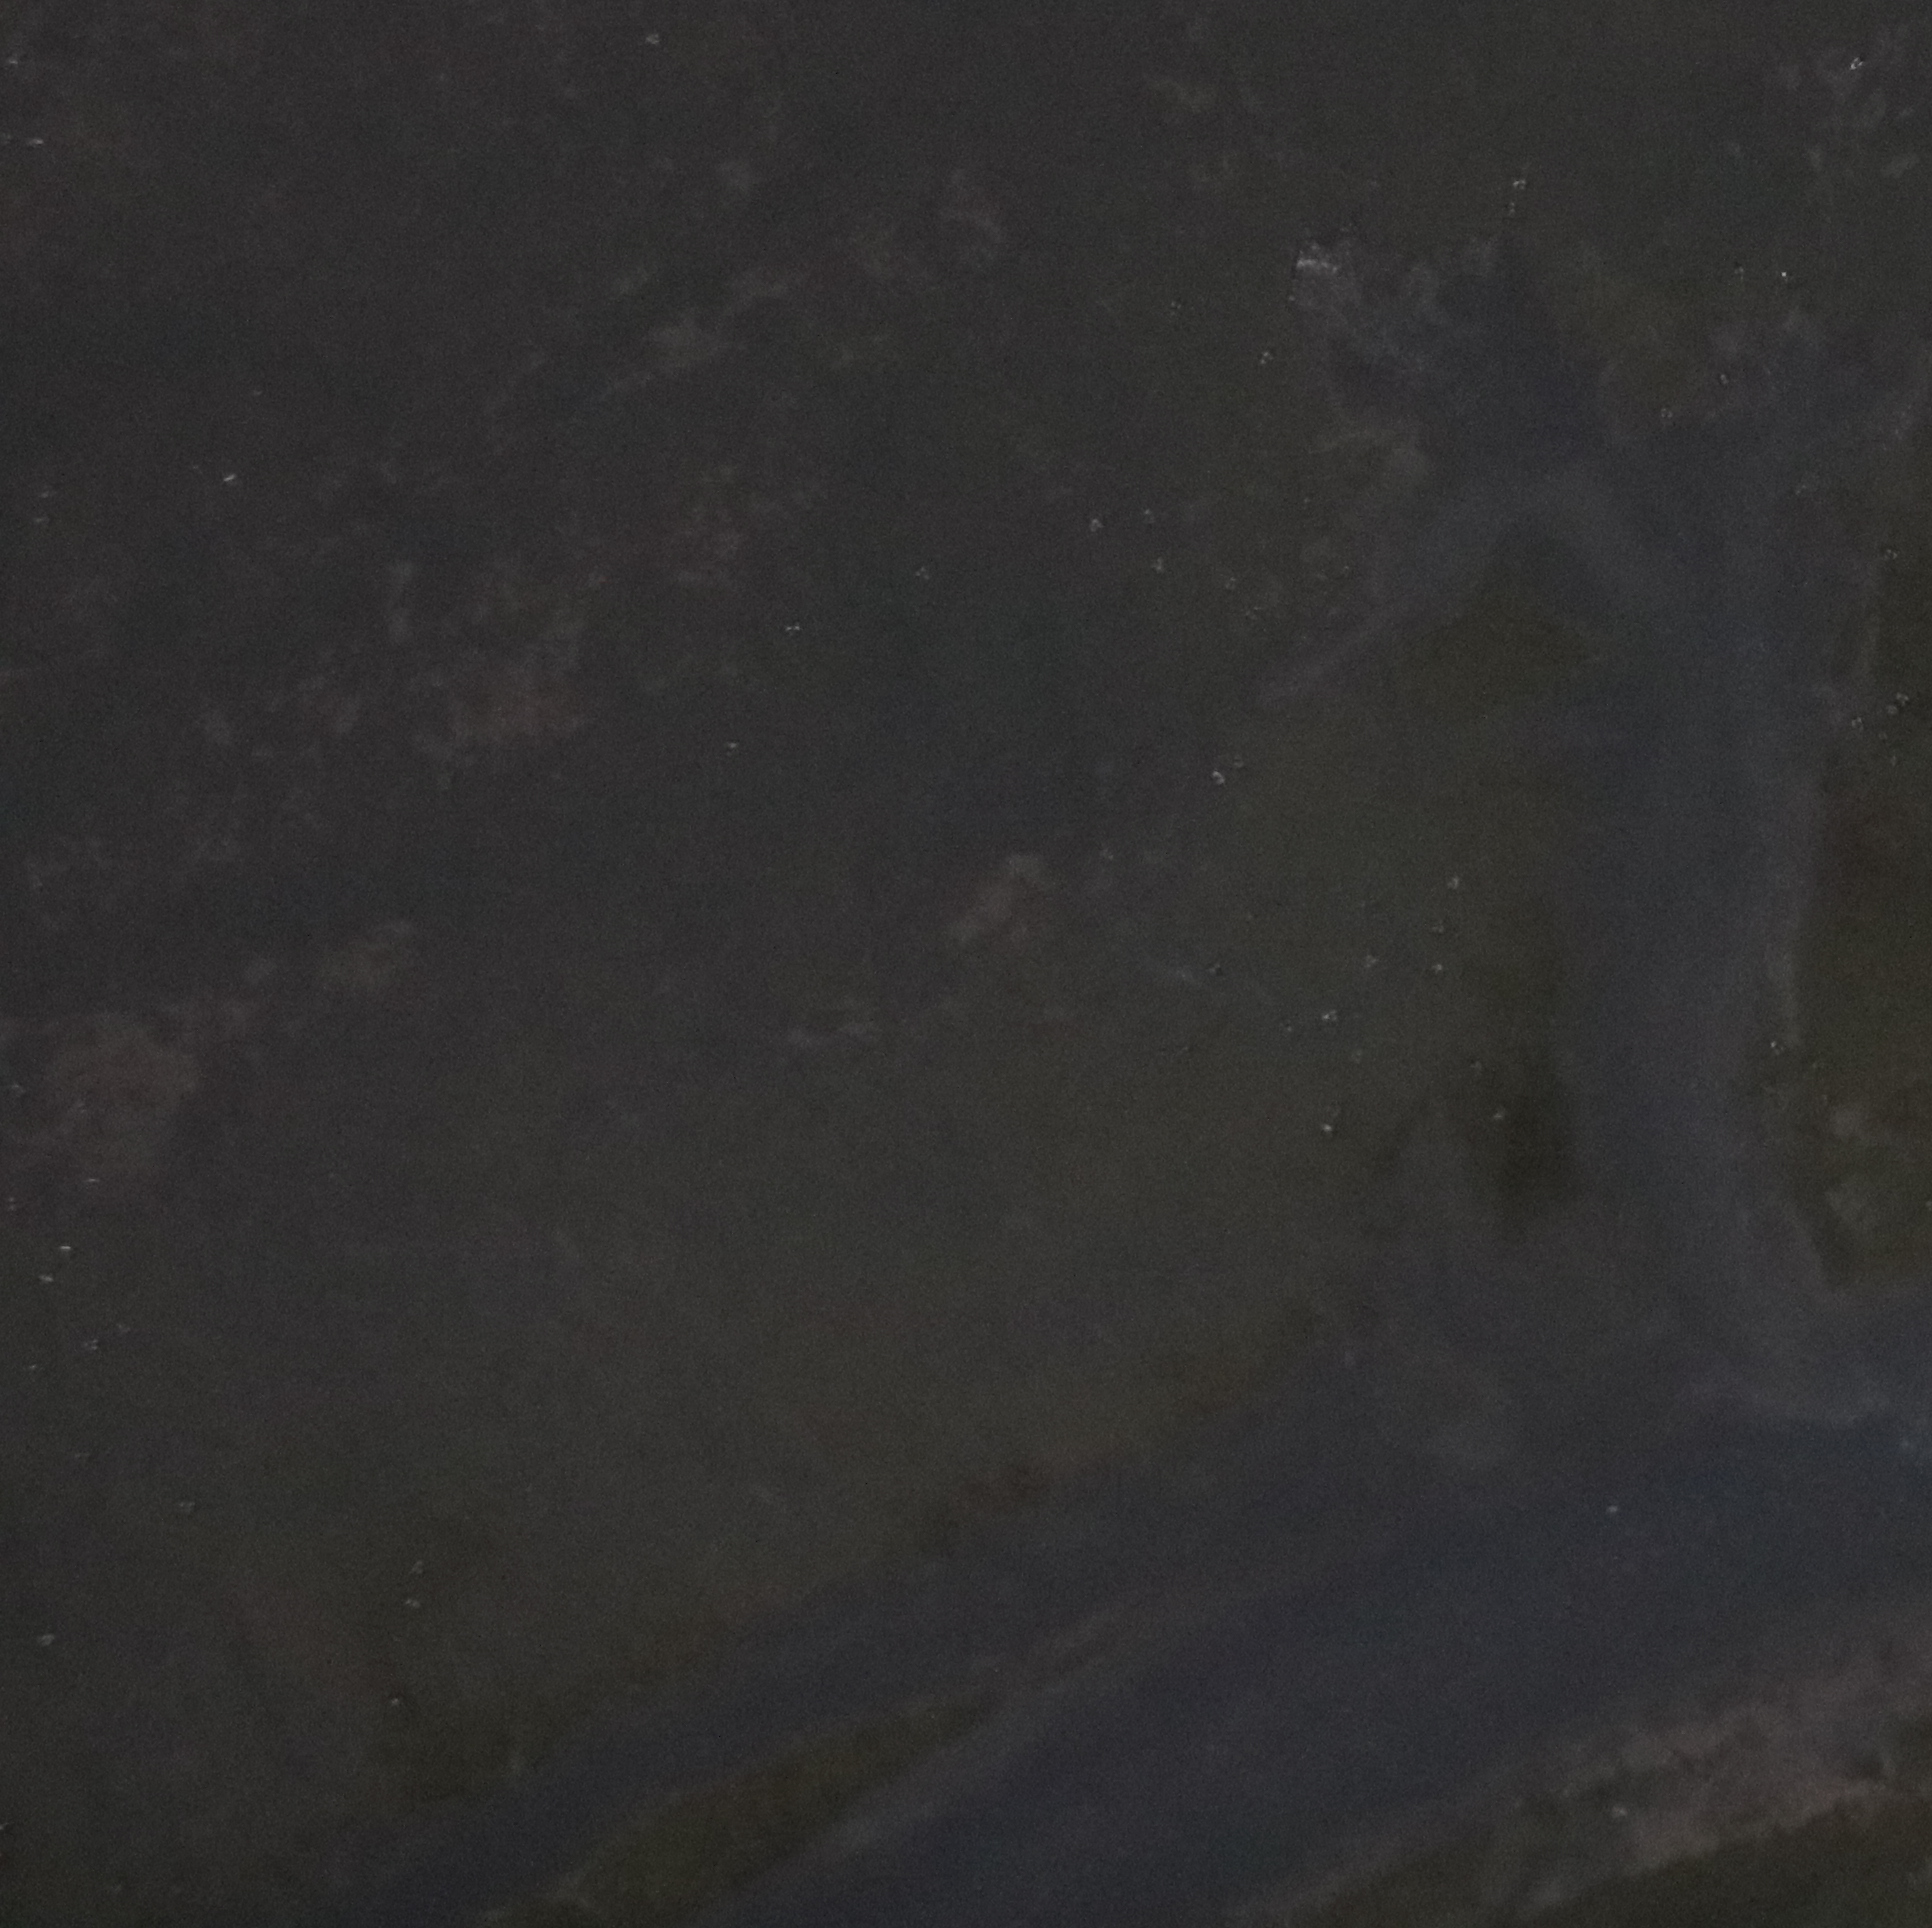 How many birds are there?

57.